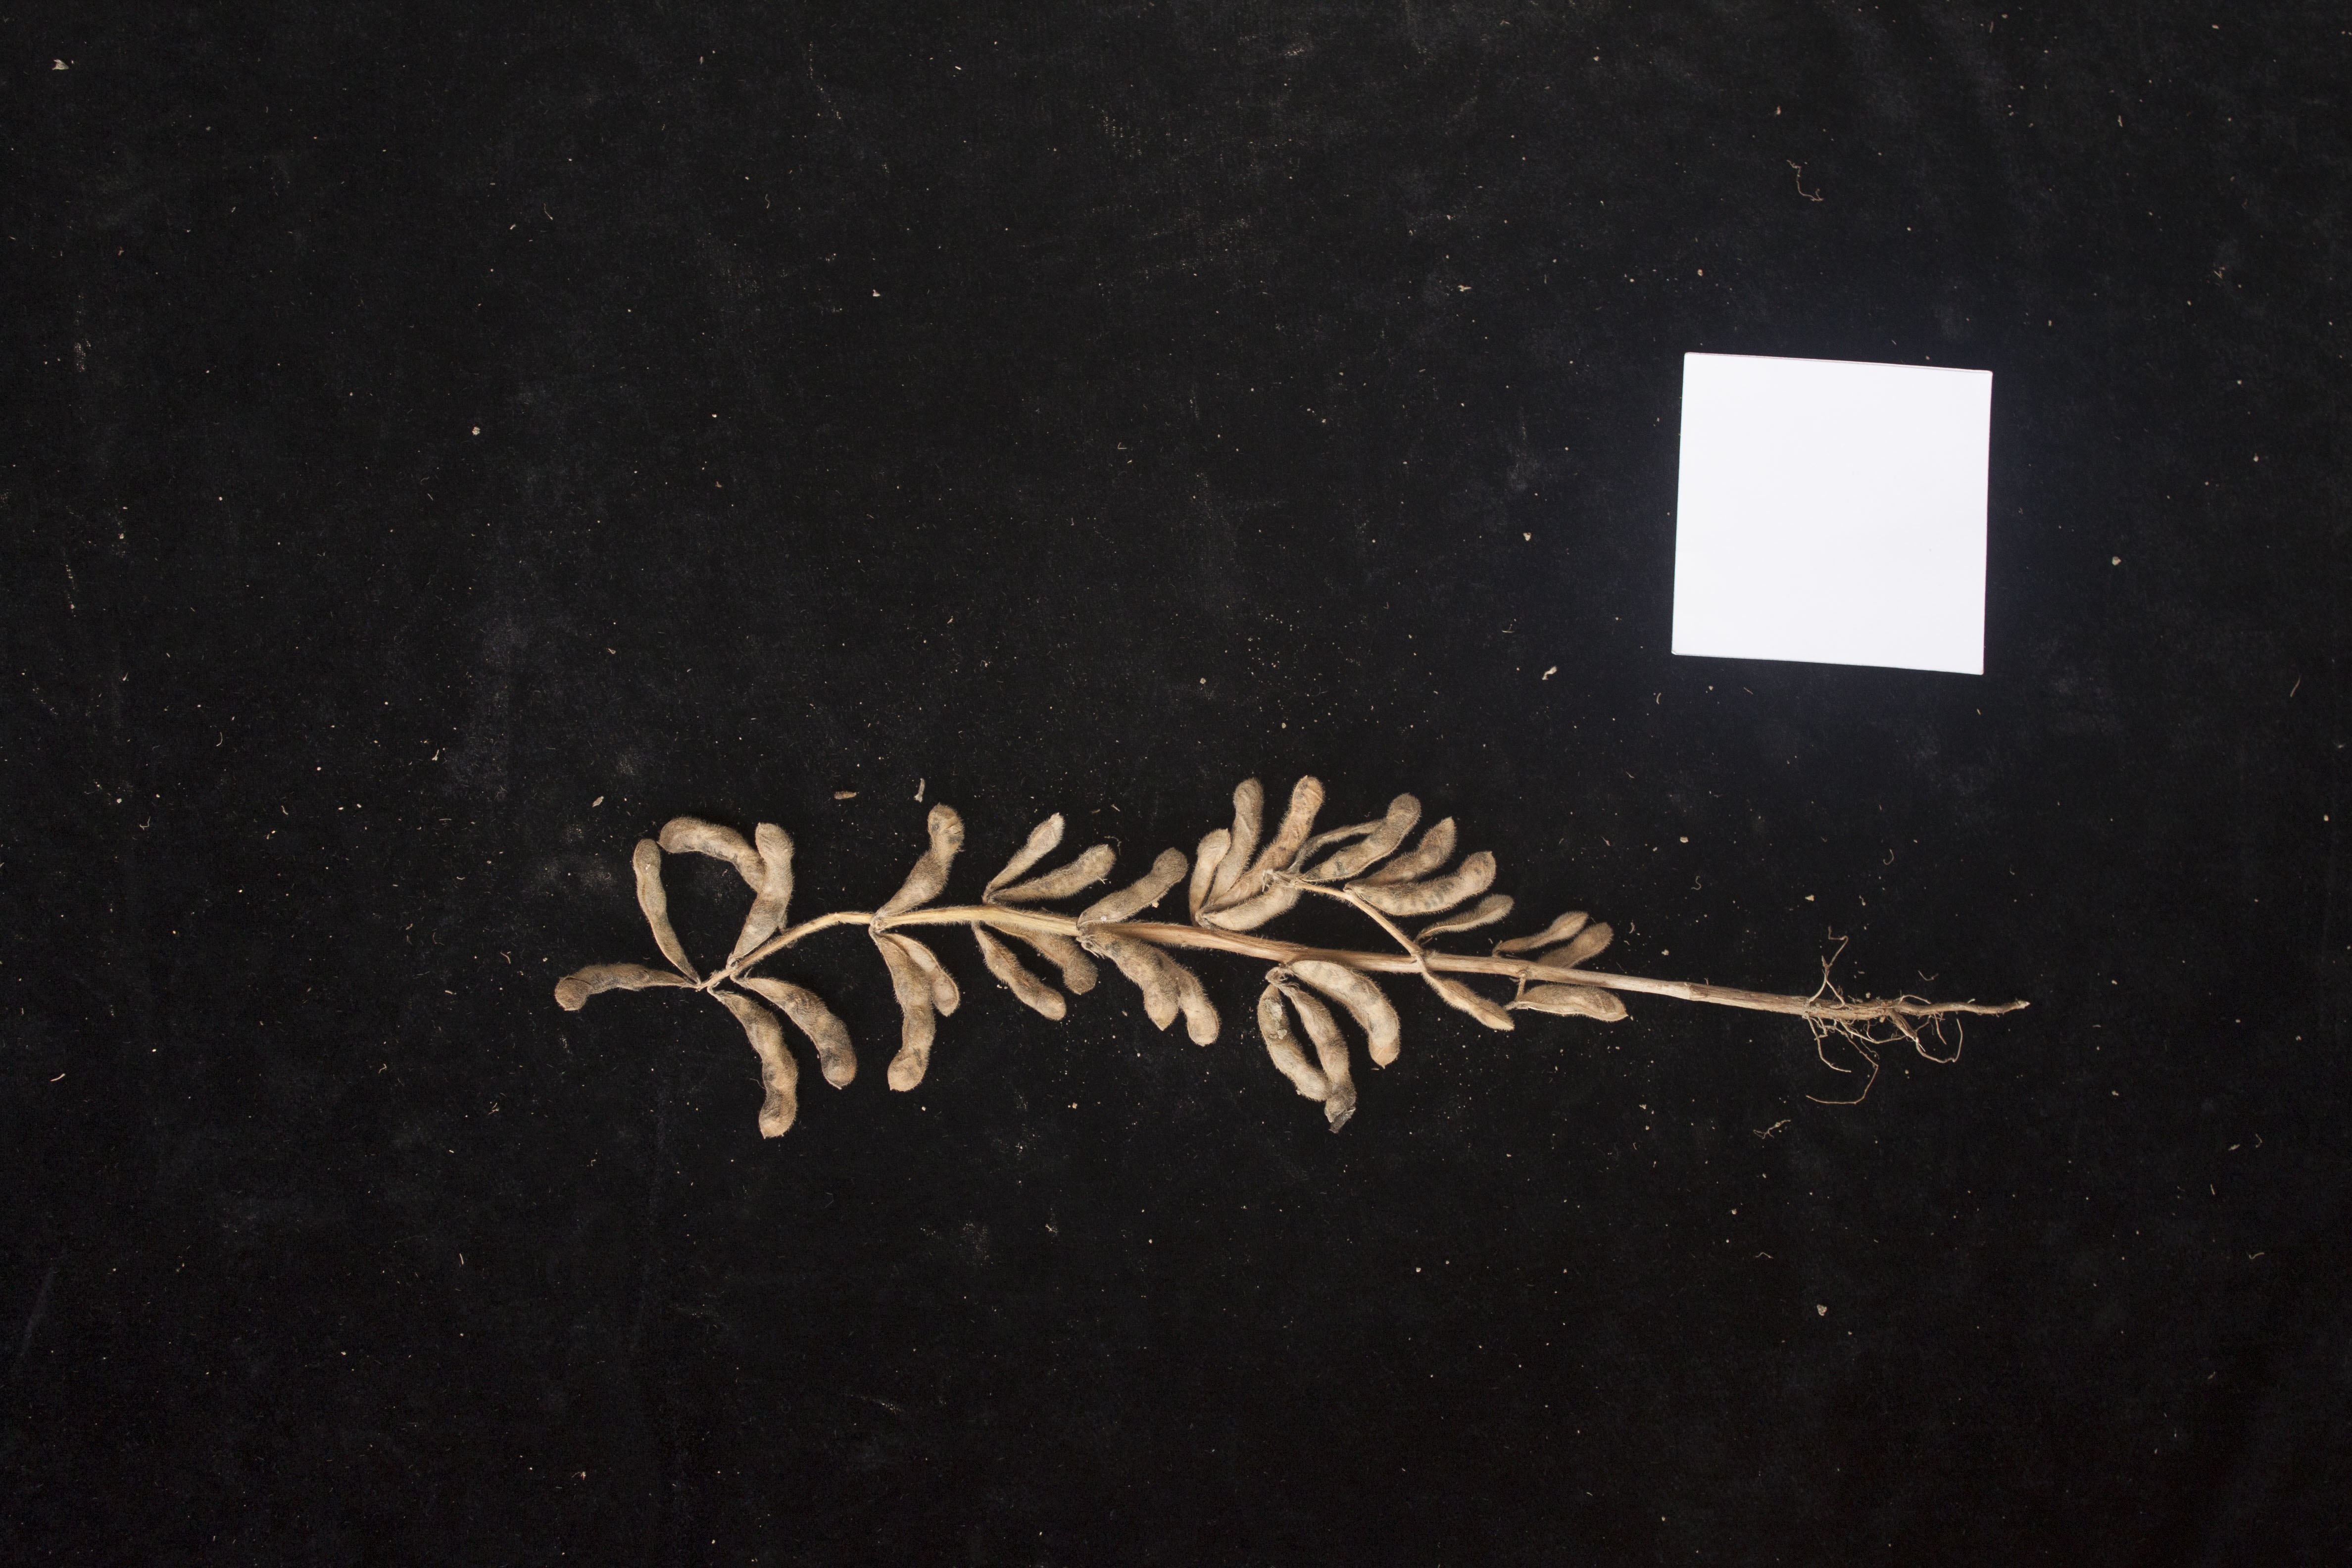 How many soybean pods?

31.